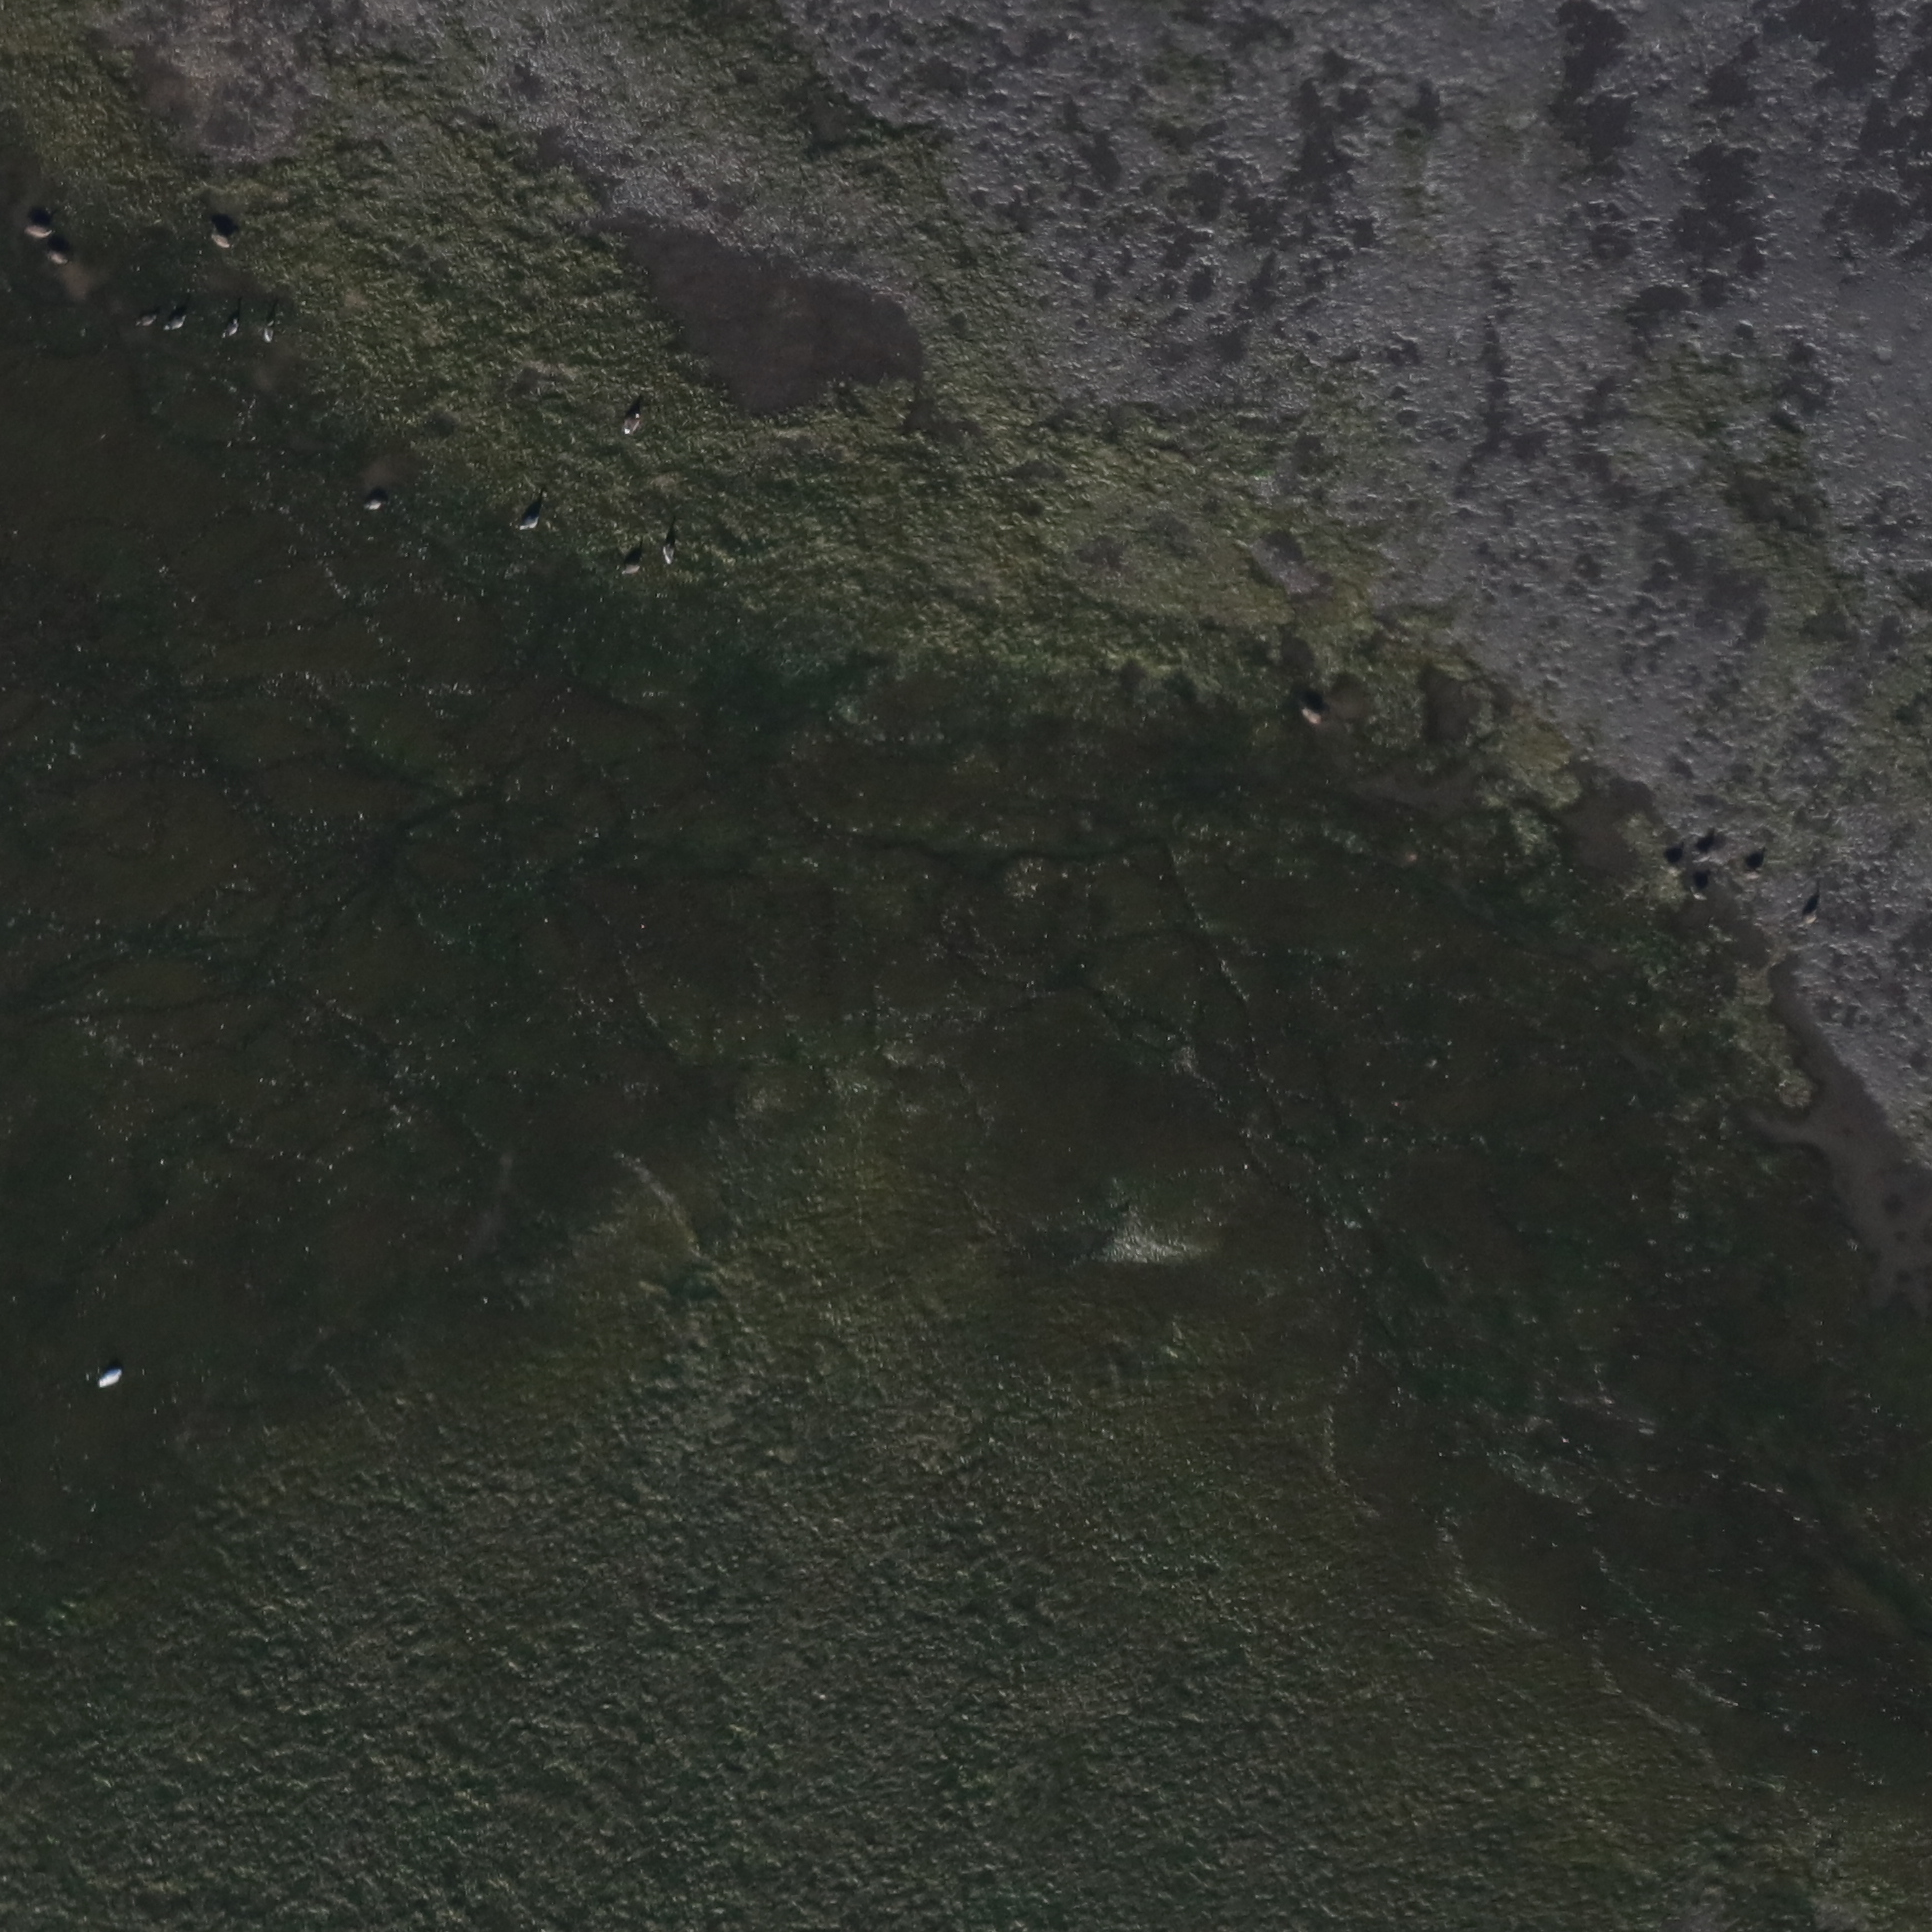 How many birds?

19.